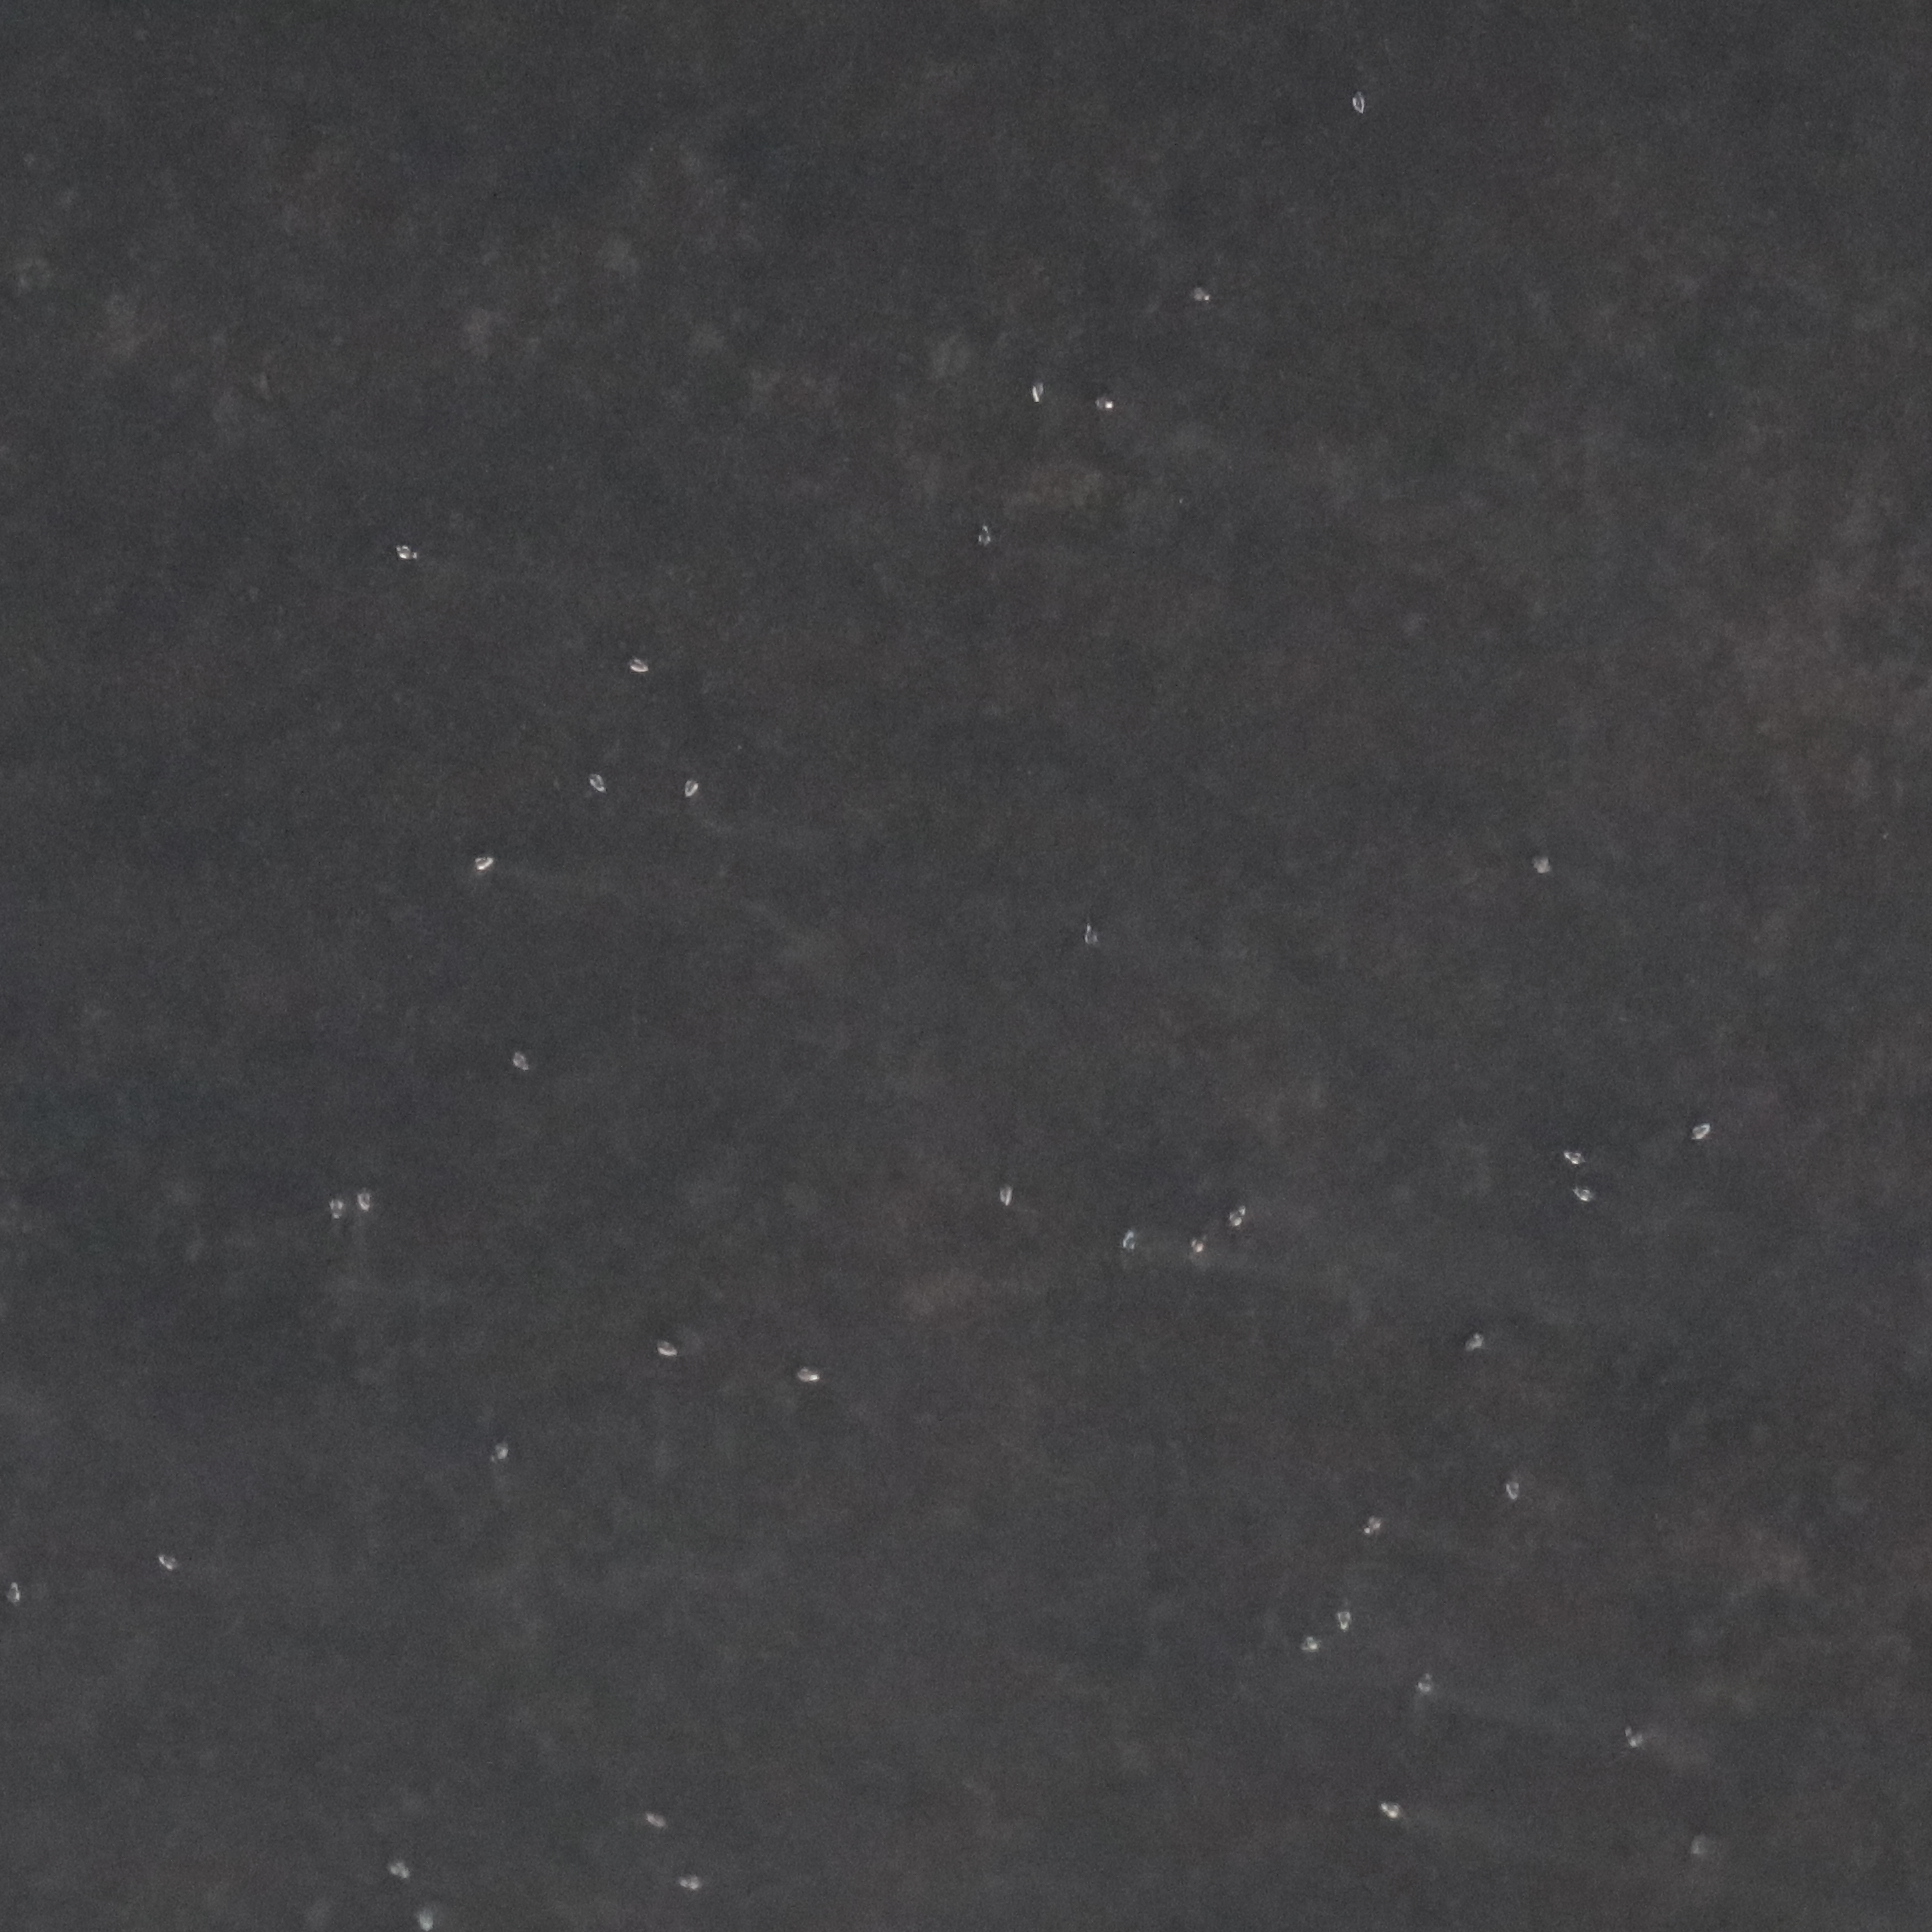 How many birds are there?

40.